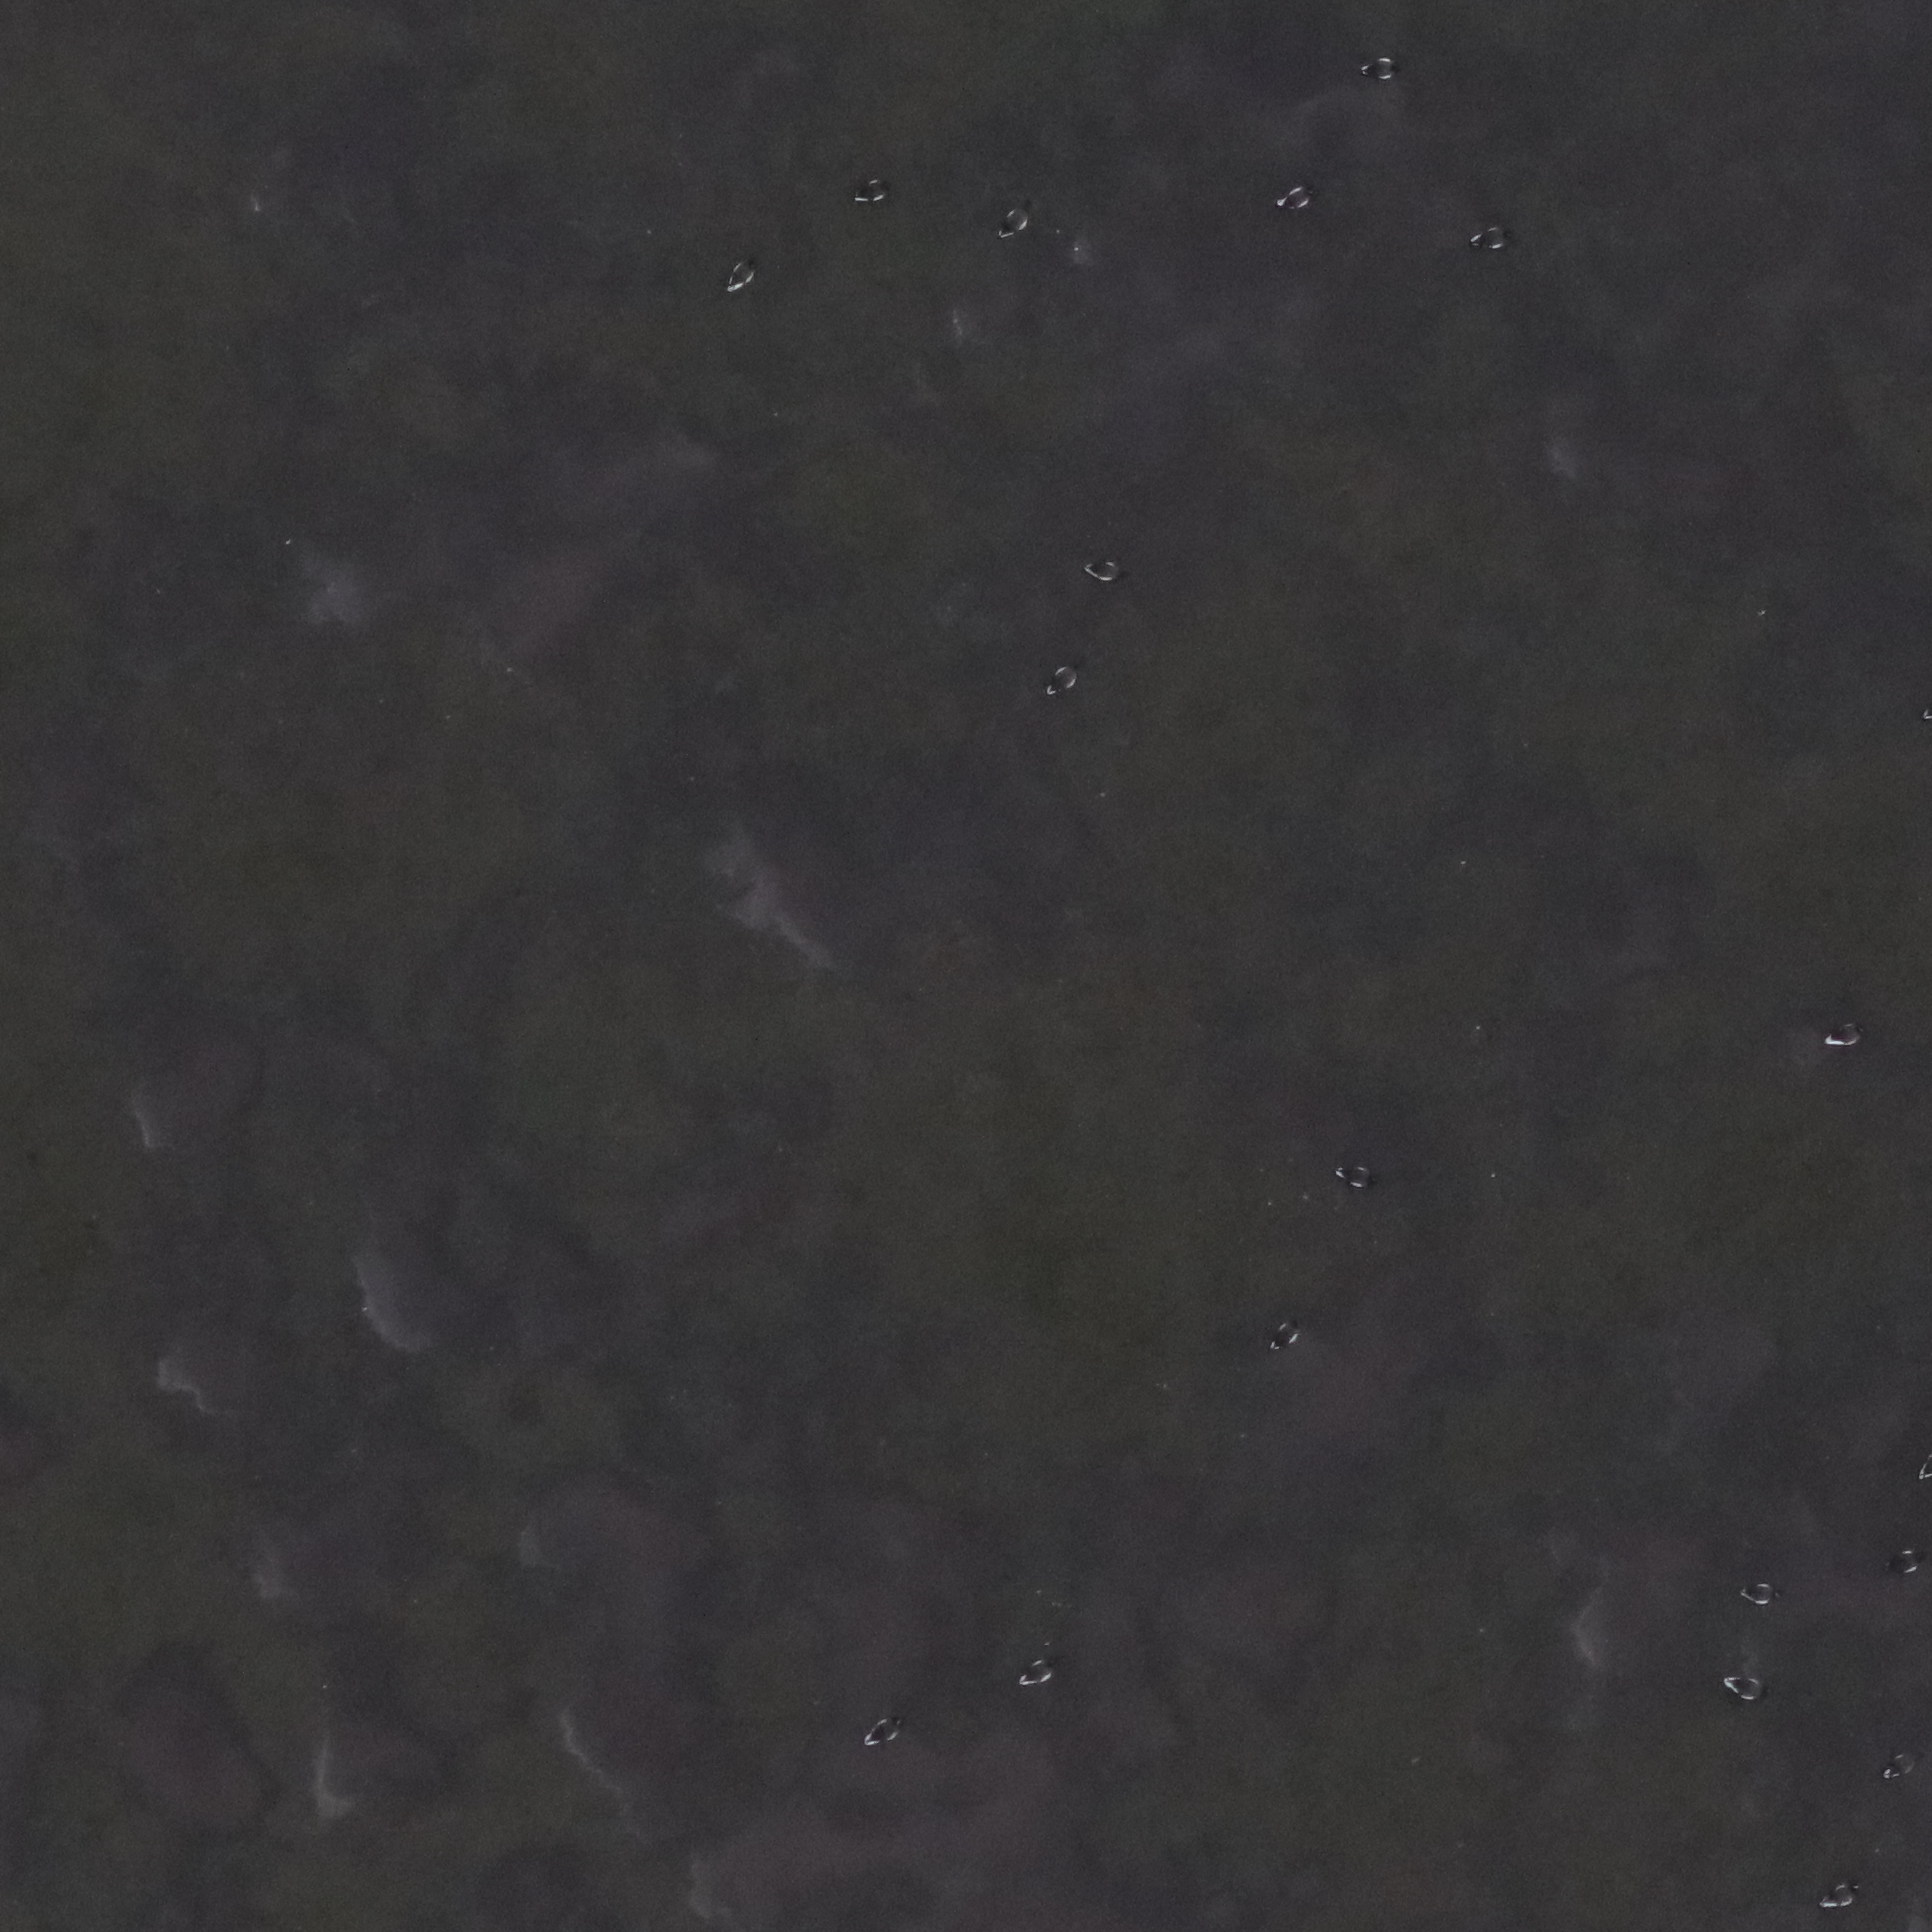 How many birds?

18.